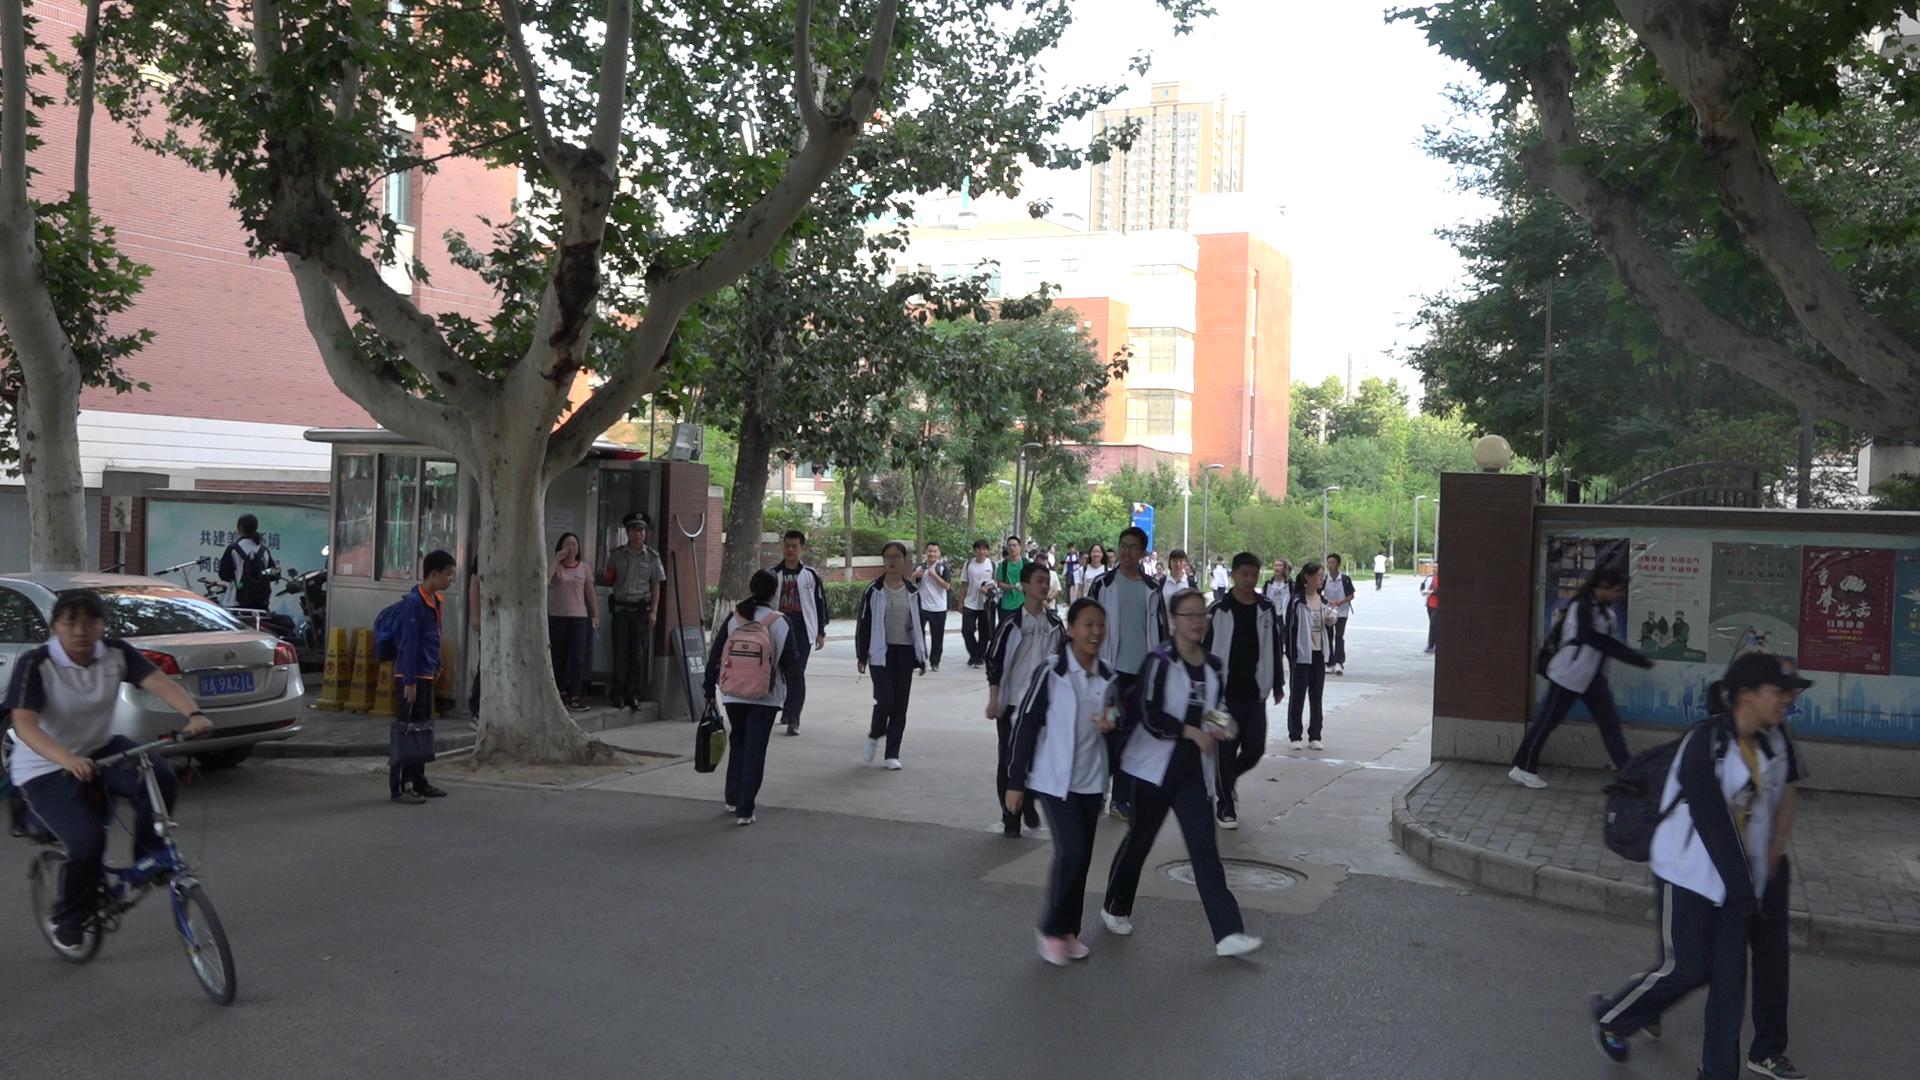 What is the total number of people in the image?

35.